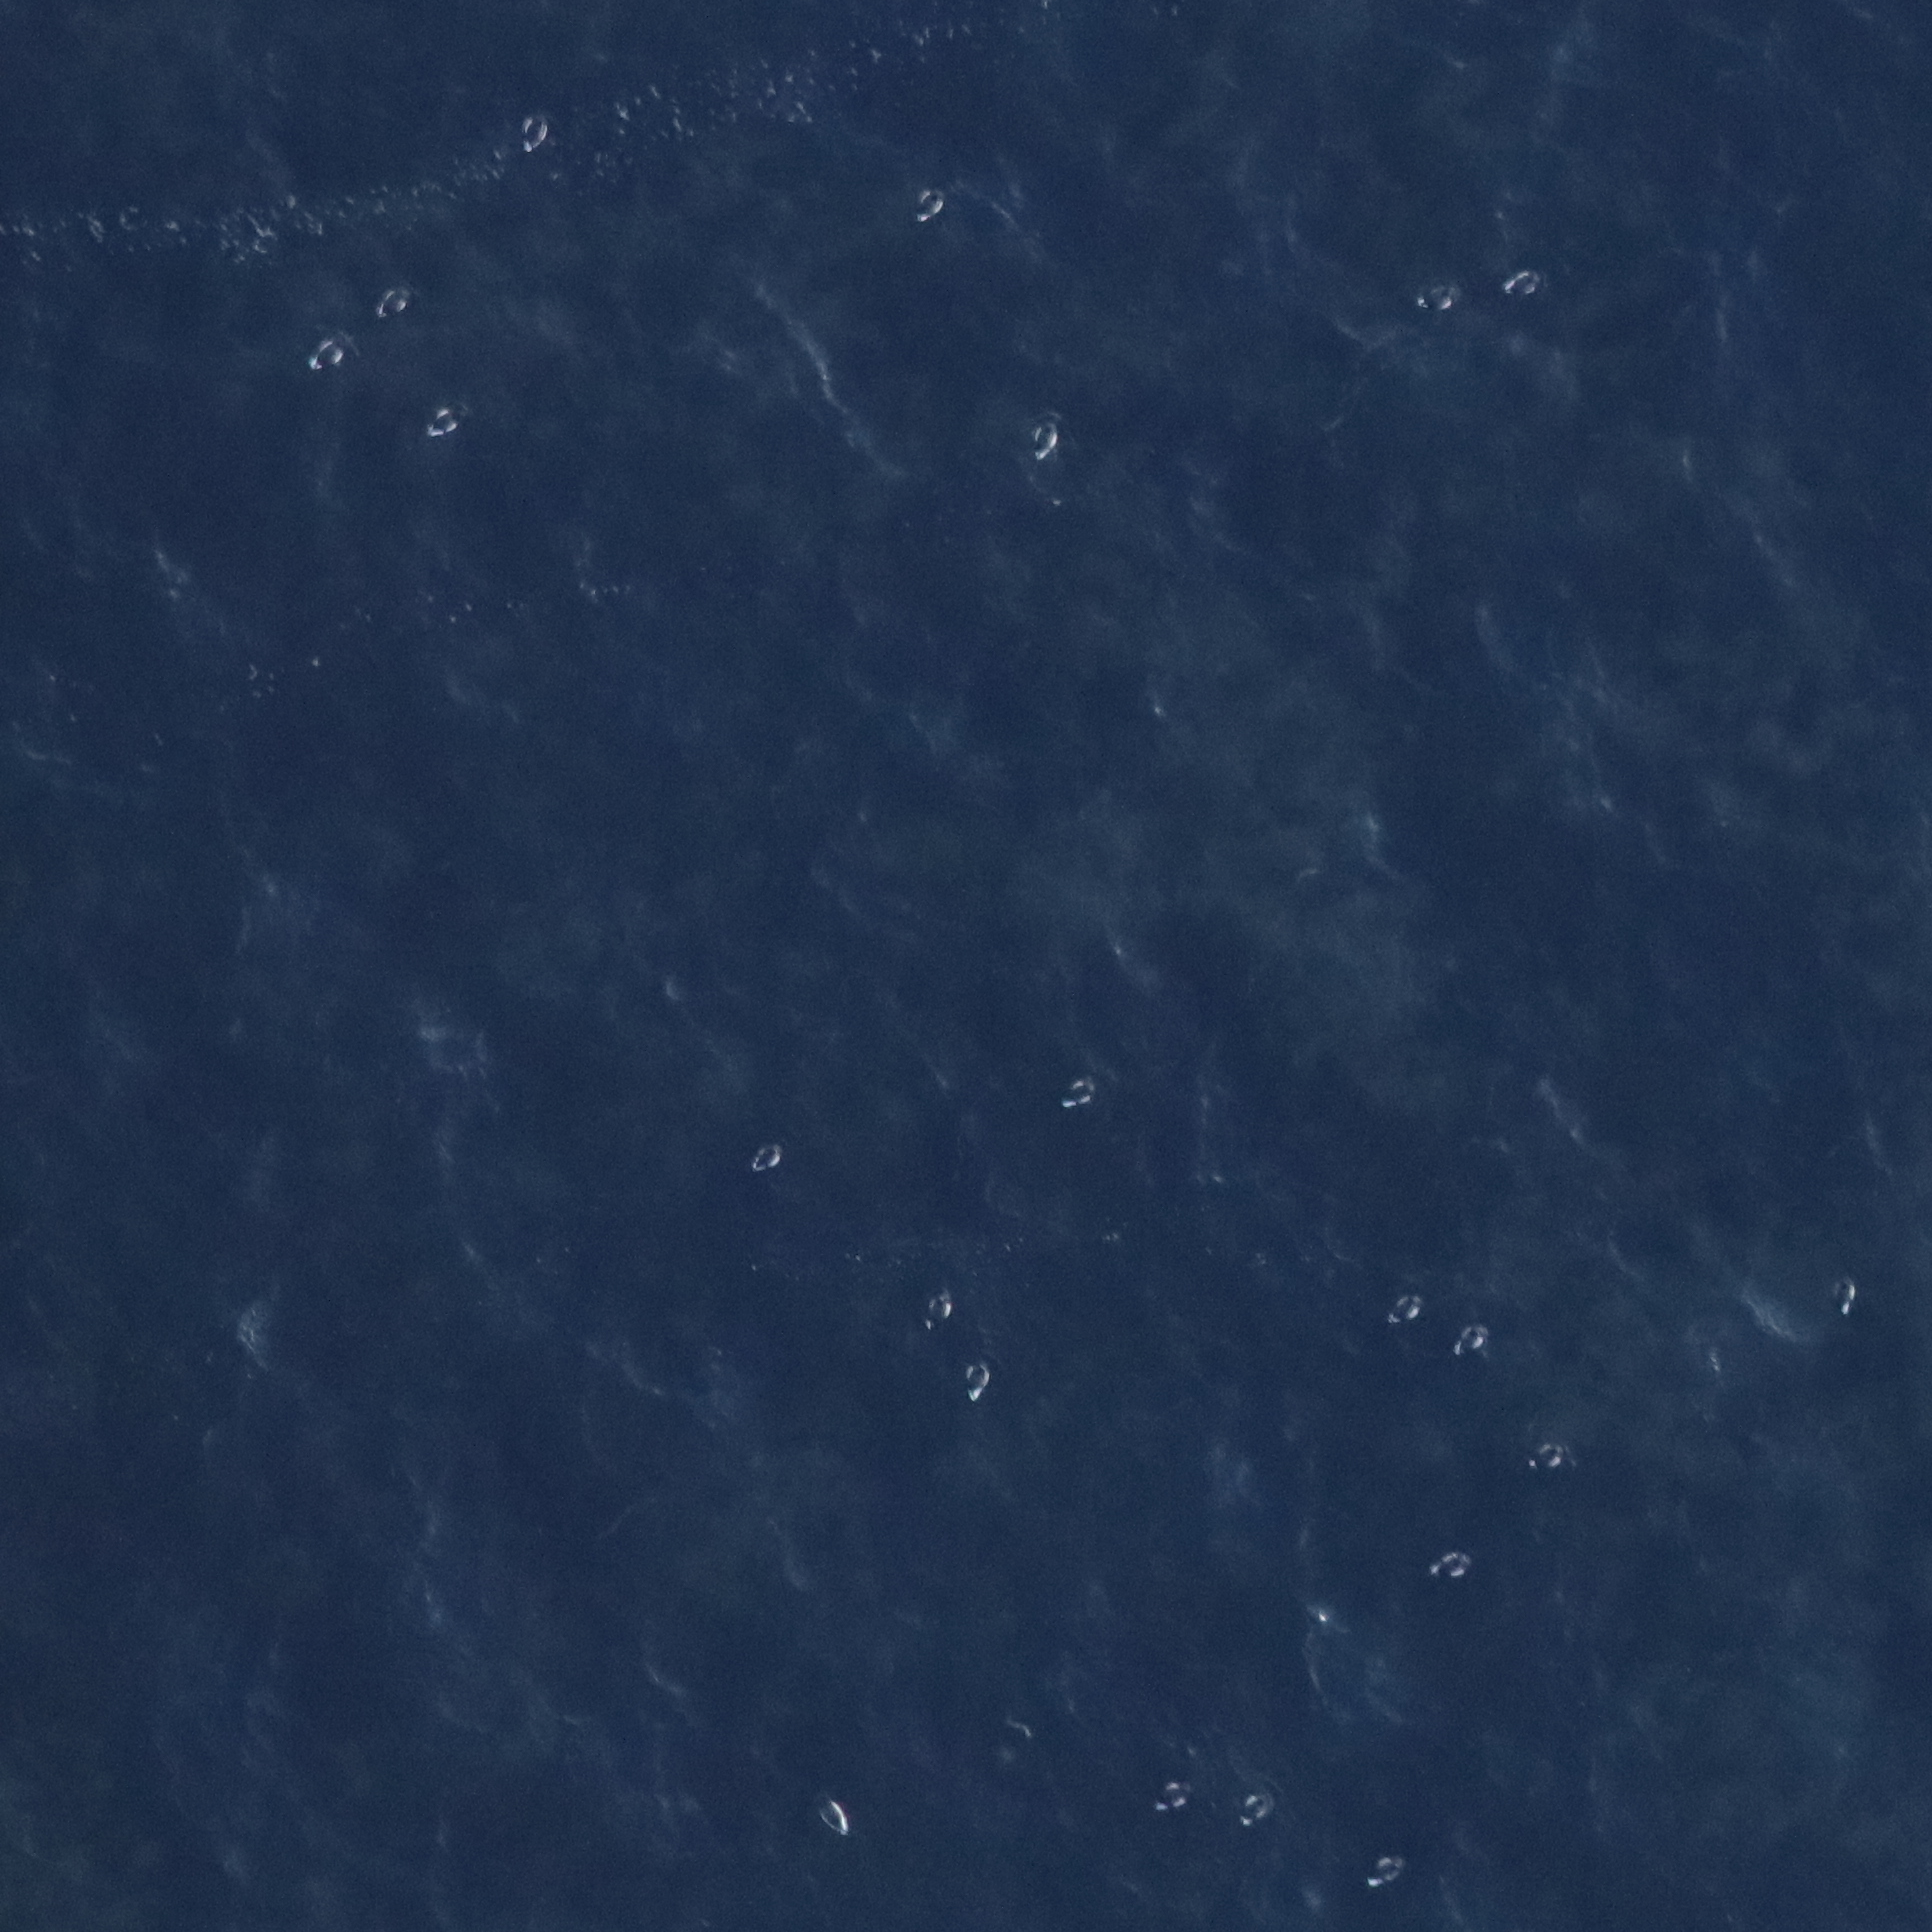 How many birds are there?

21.